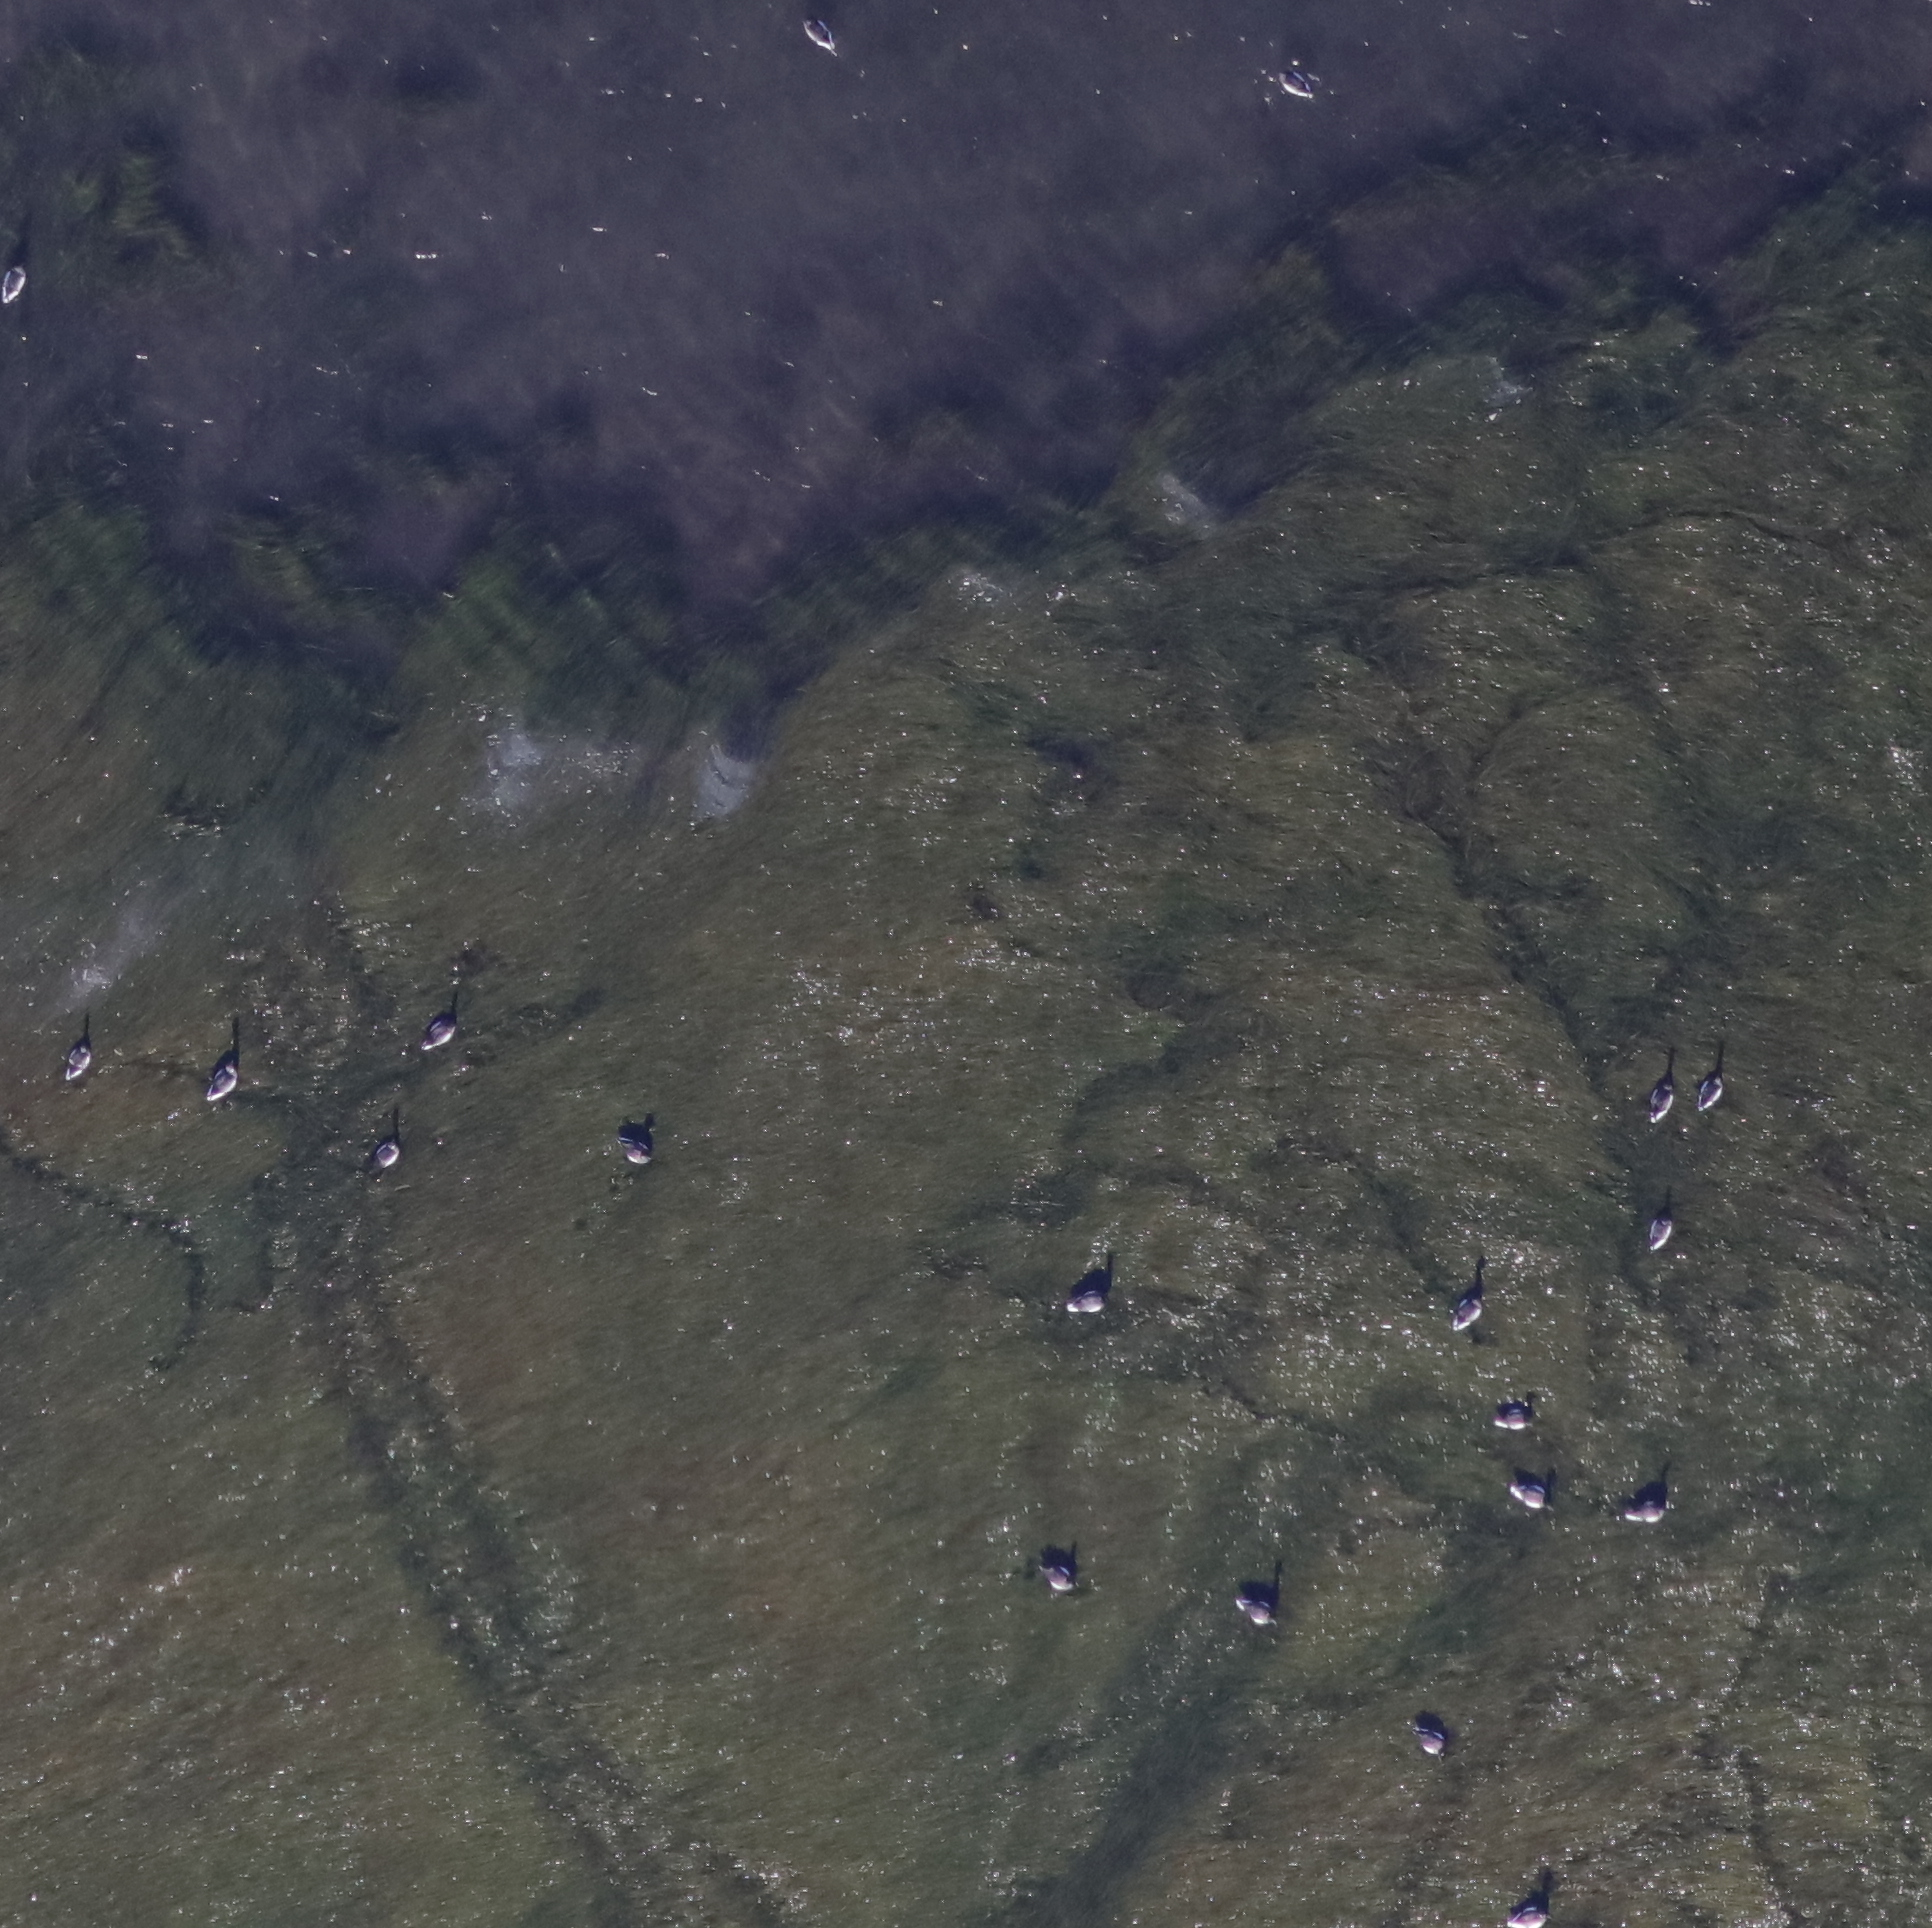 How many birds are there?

20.